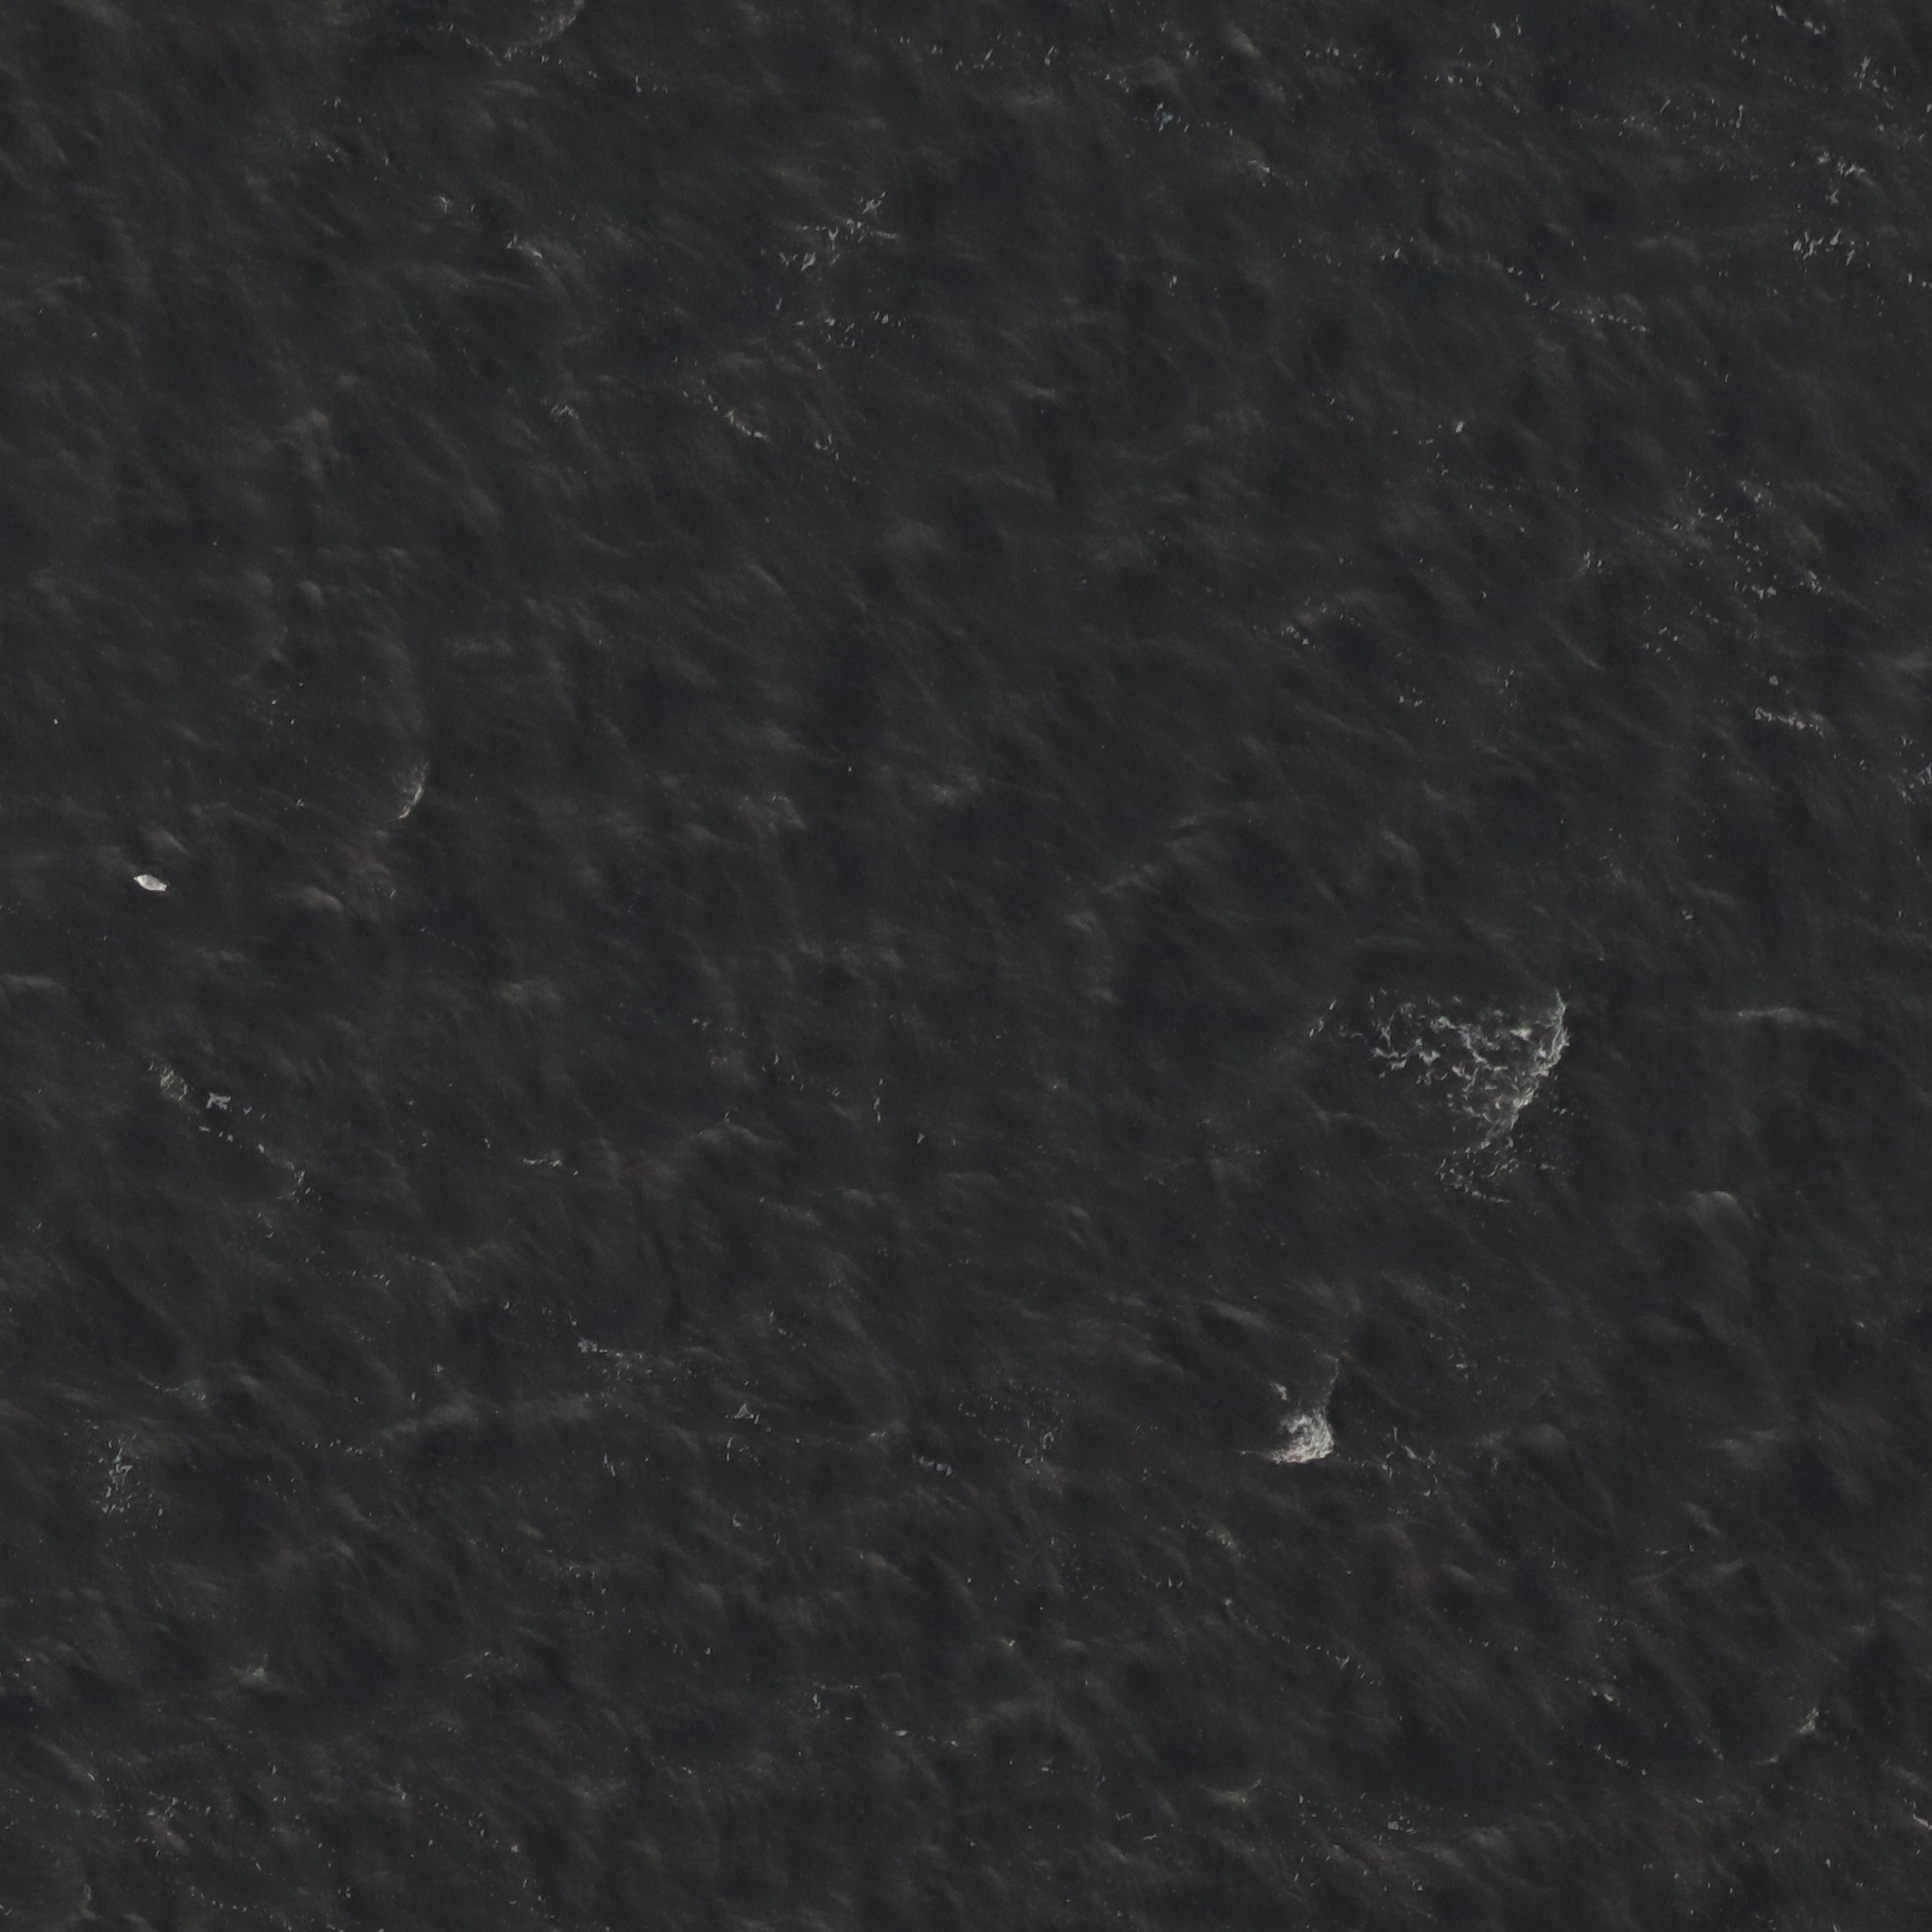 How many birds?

1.